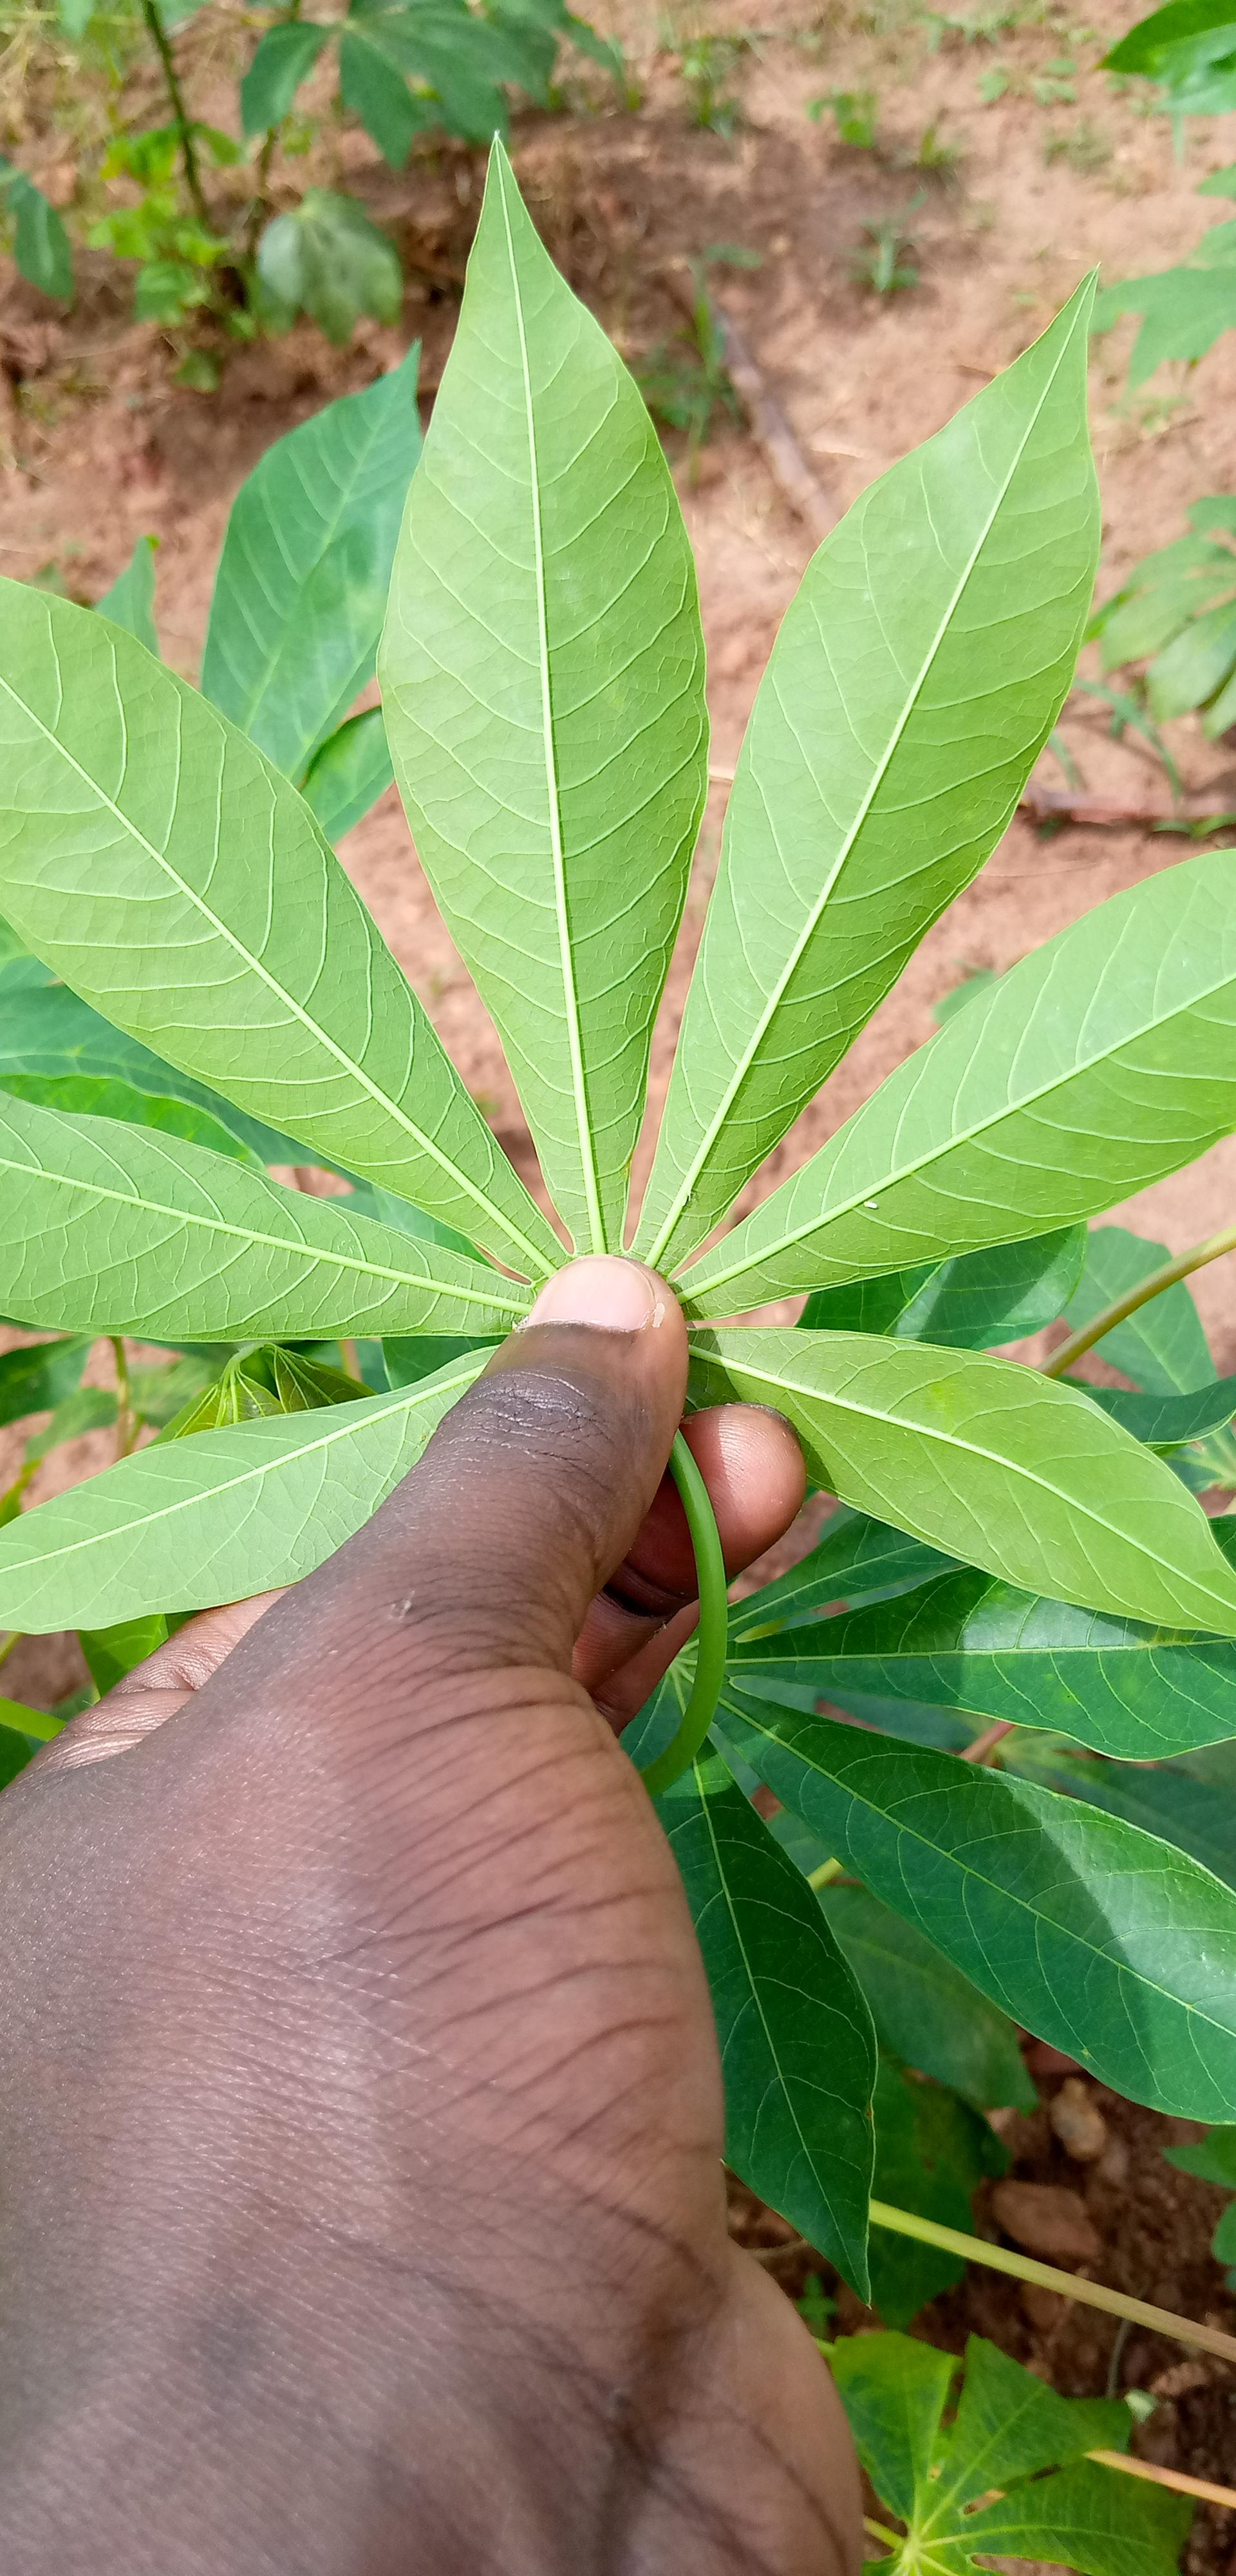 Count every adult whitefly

1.